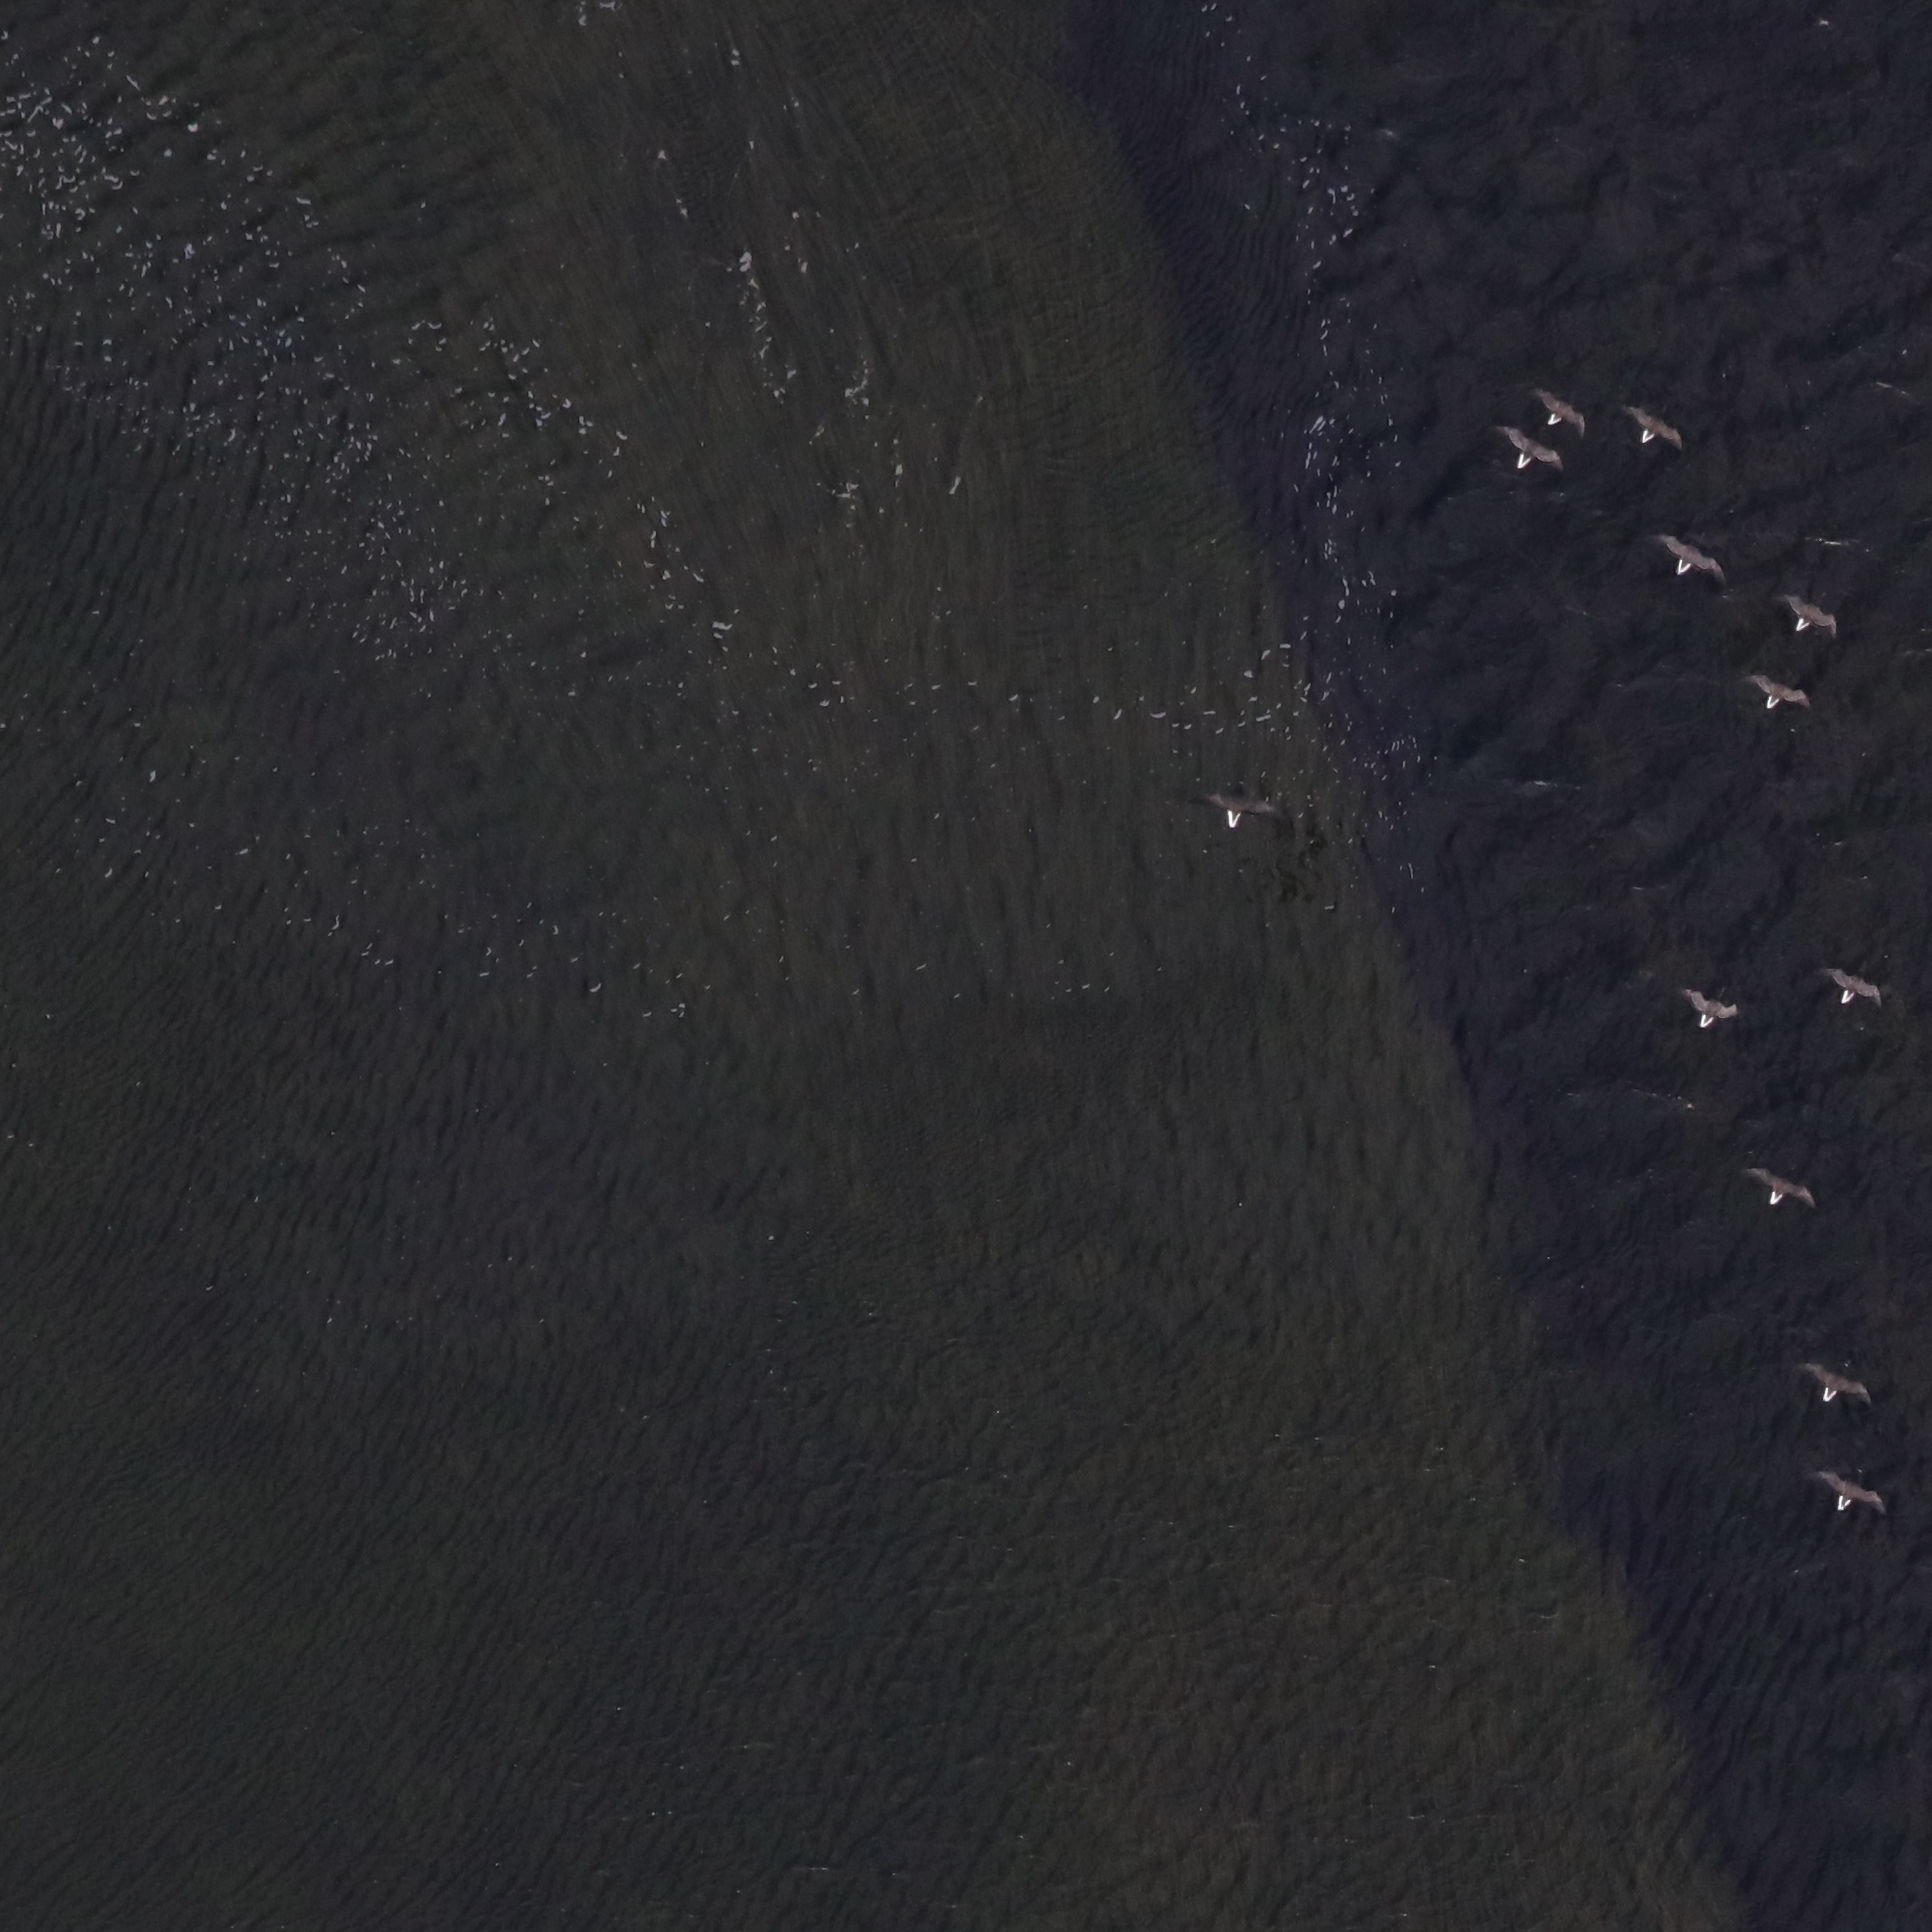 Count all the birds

12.